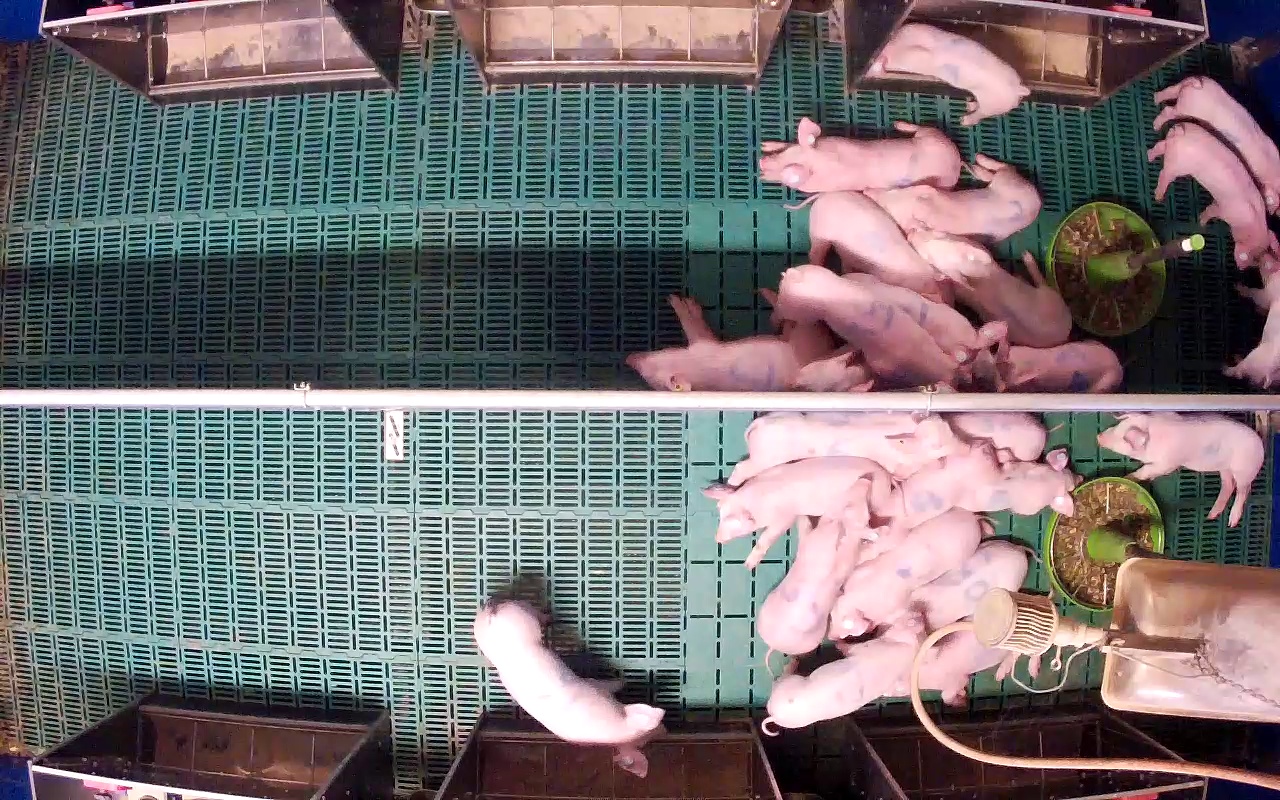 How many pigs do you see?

25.